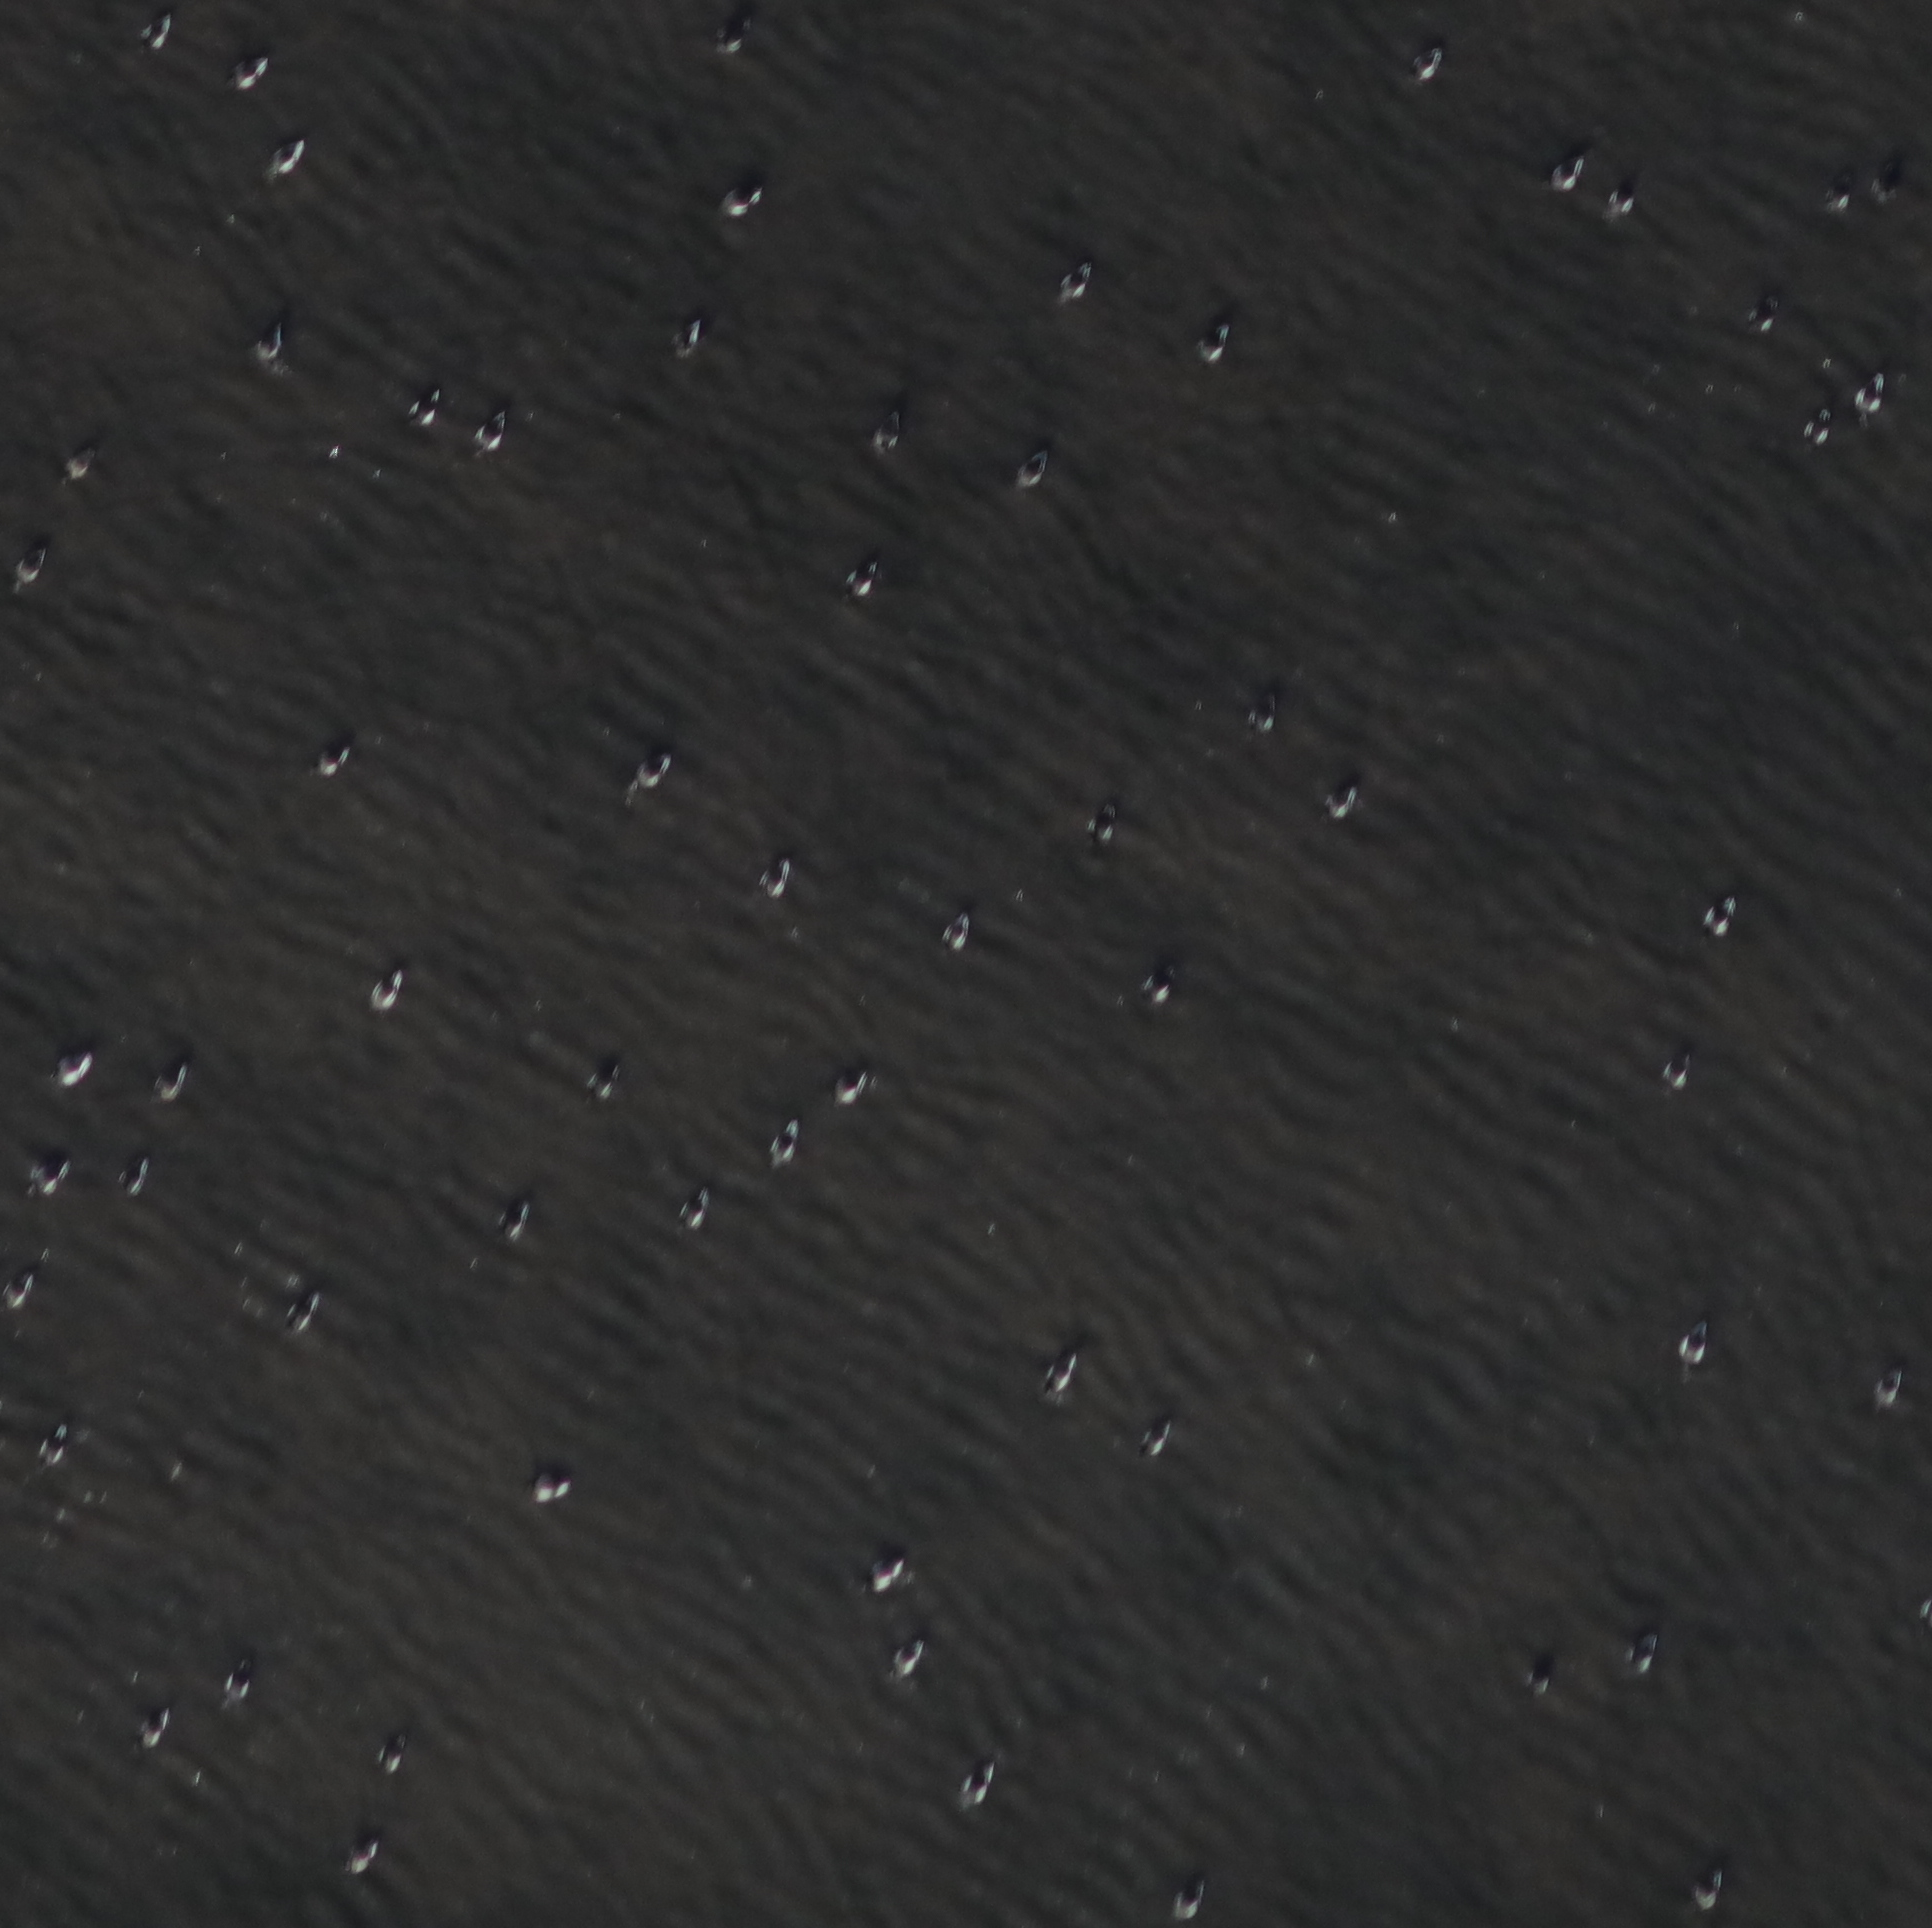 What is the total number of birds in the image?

64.